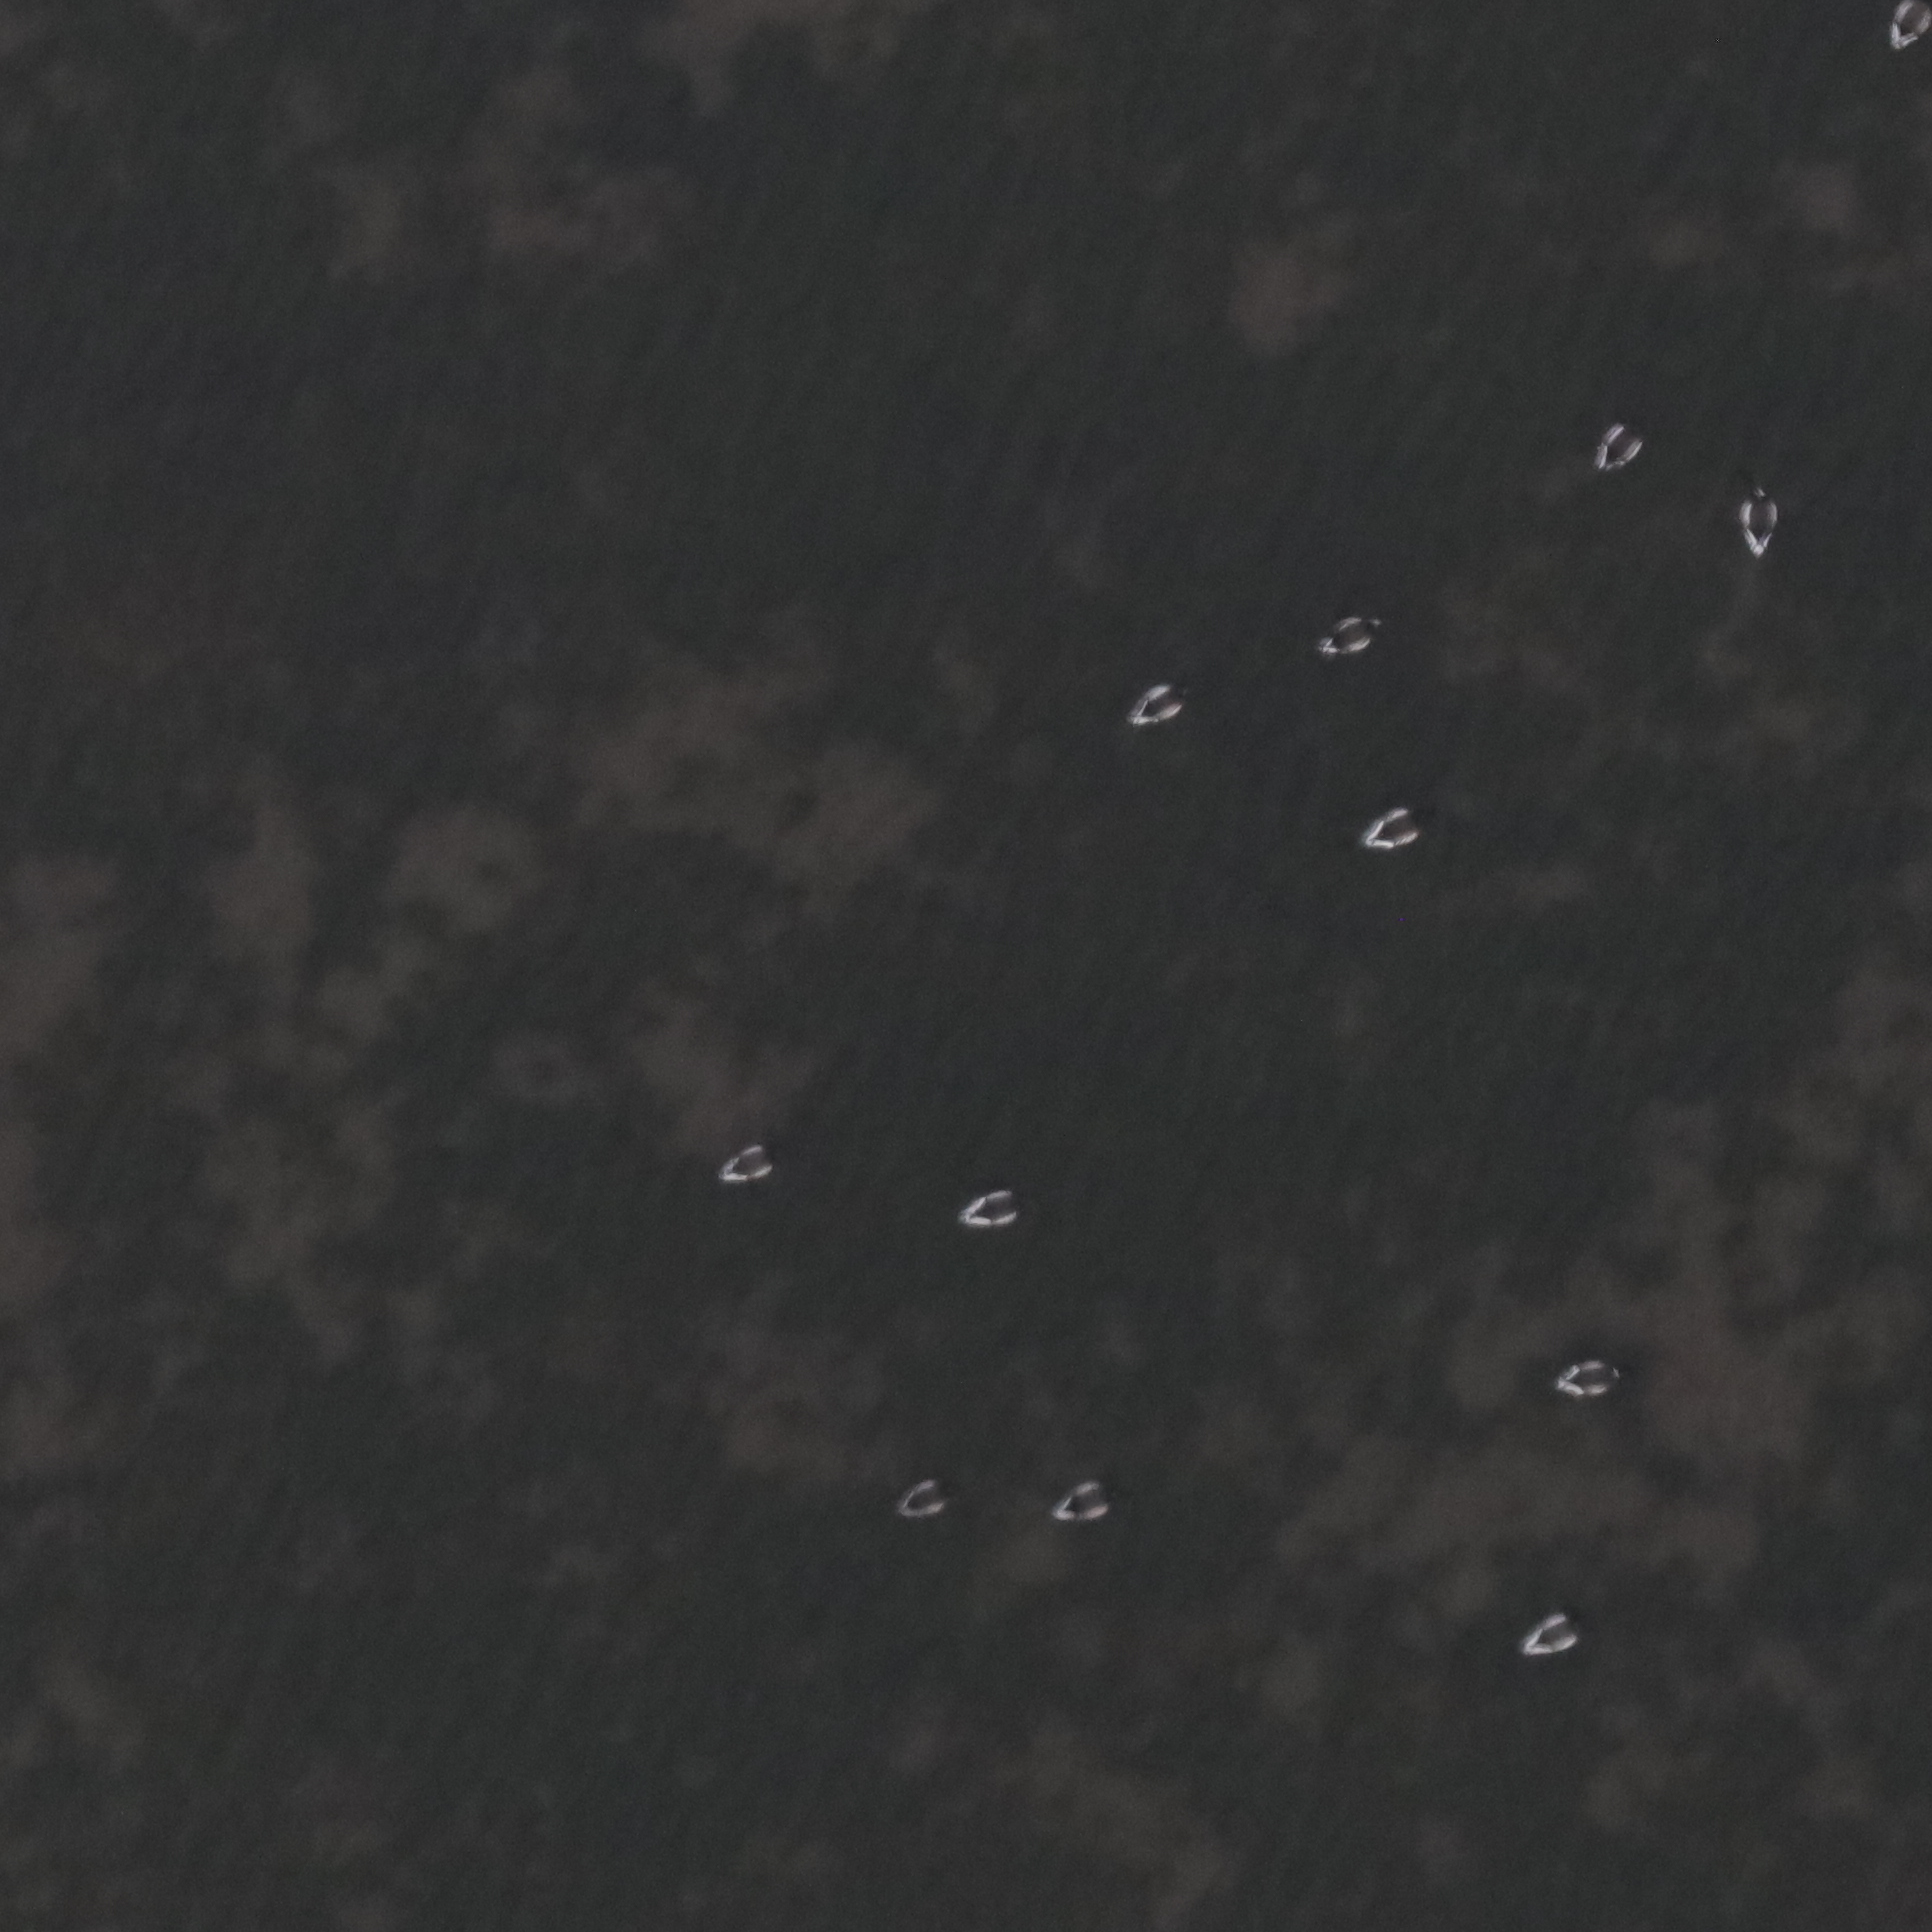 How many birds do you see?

12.